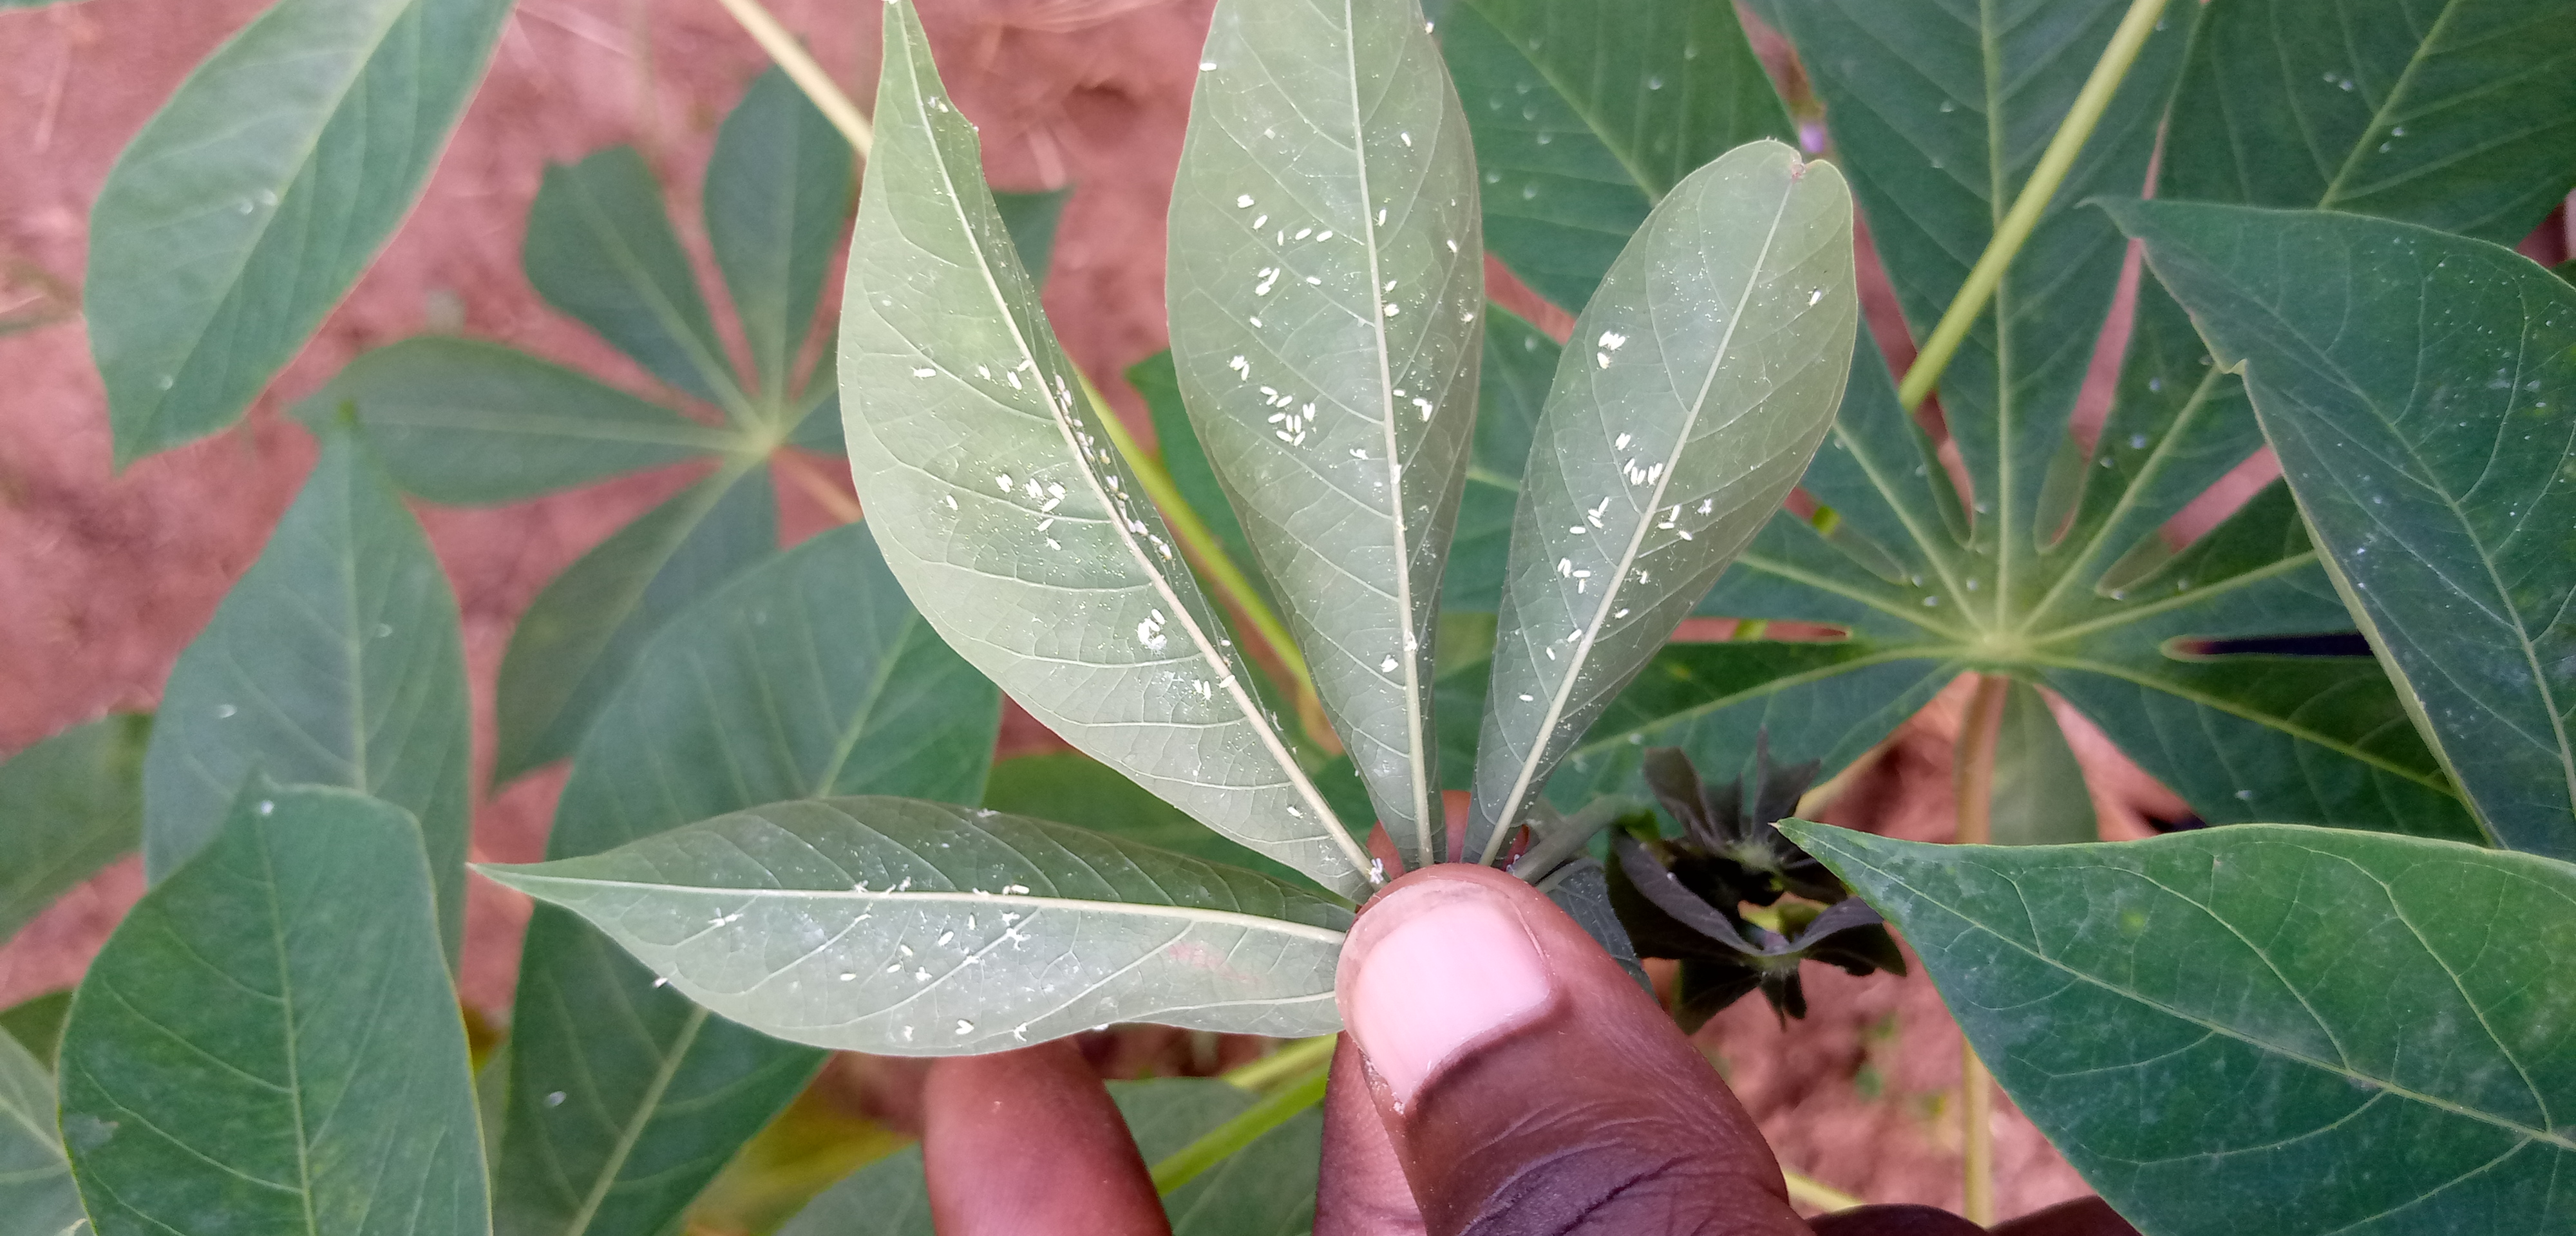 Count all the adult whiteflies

122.